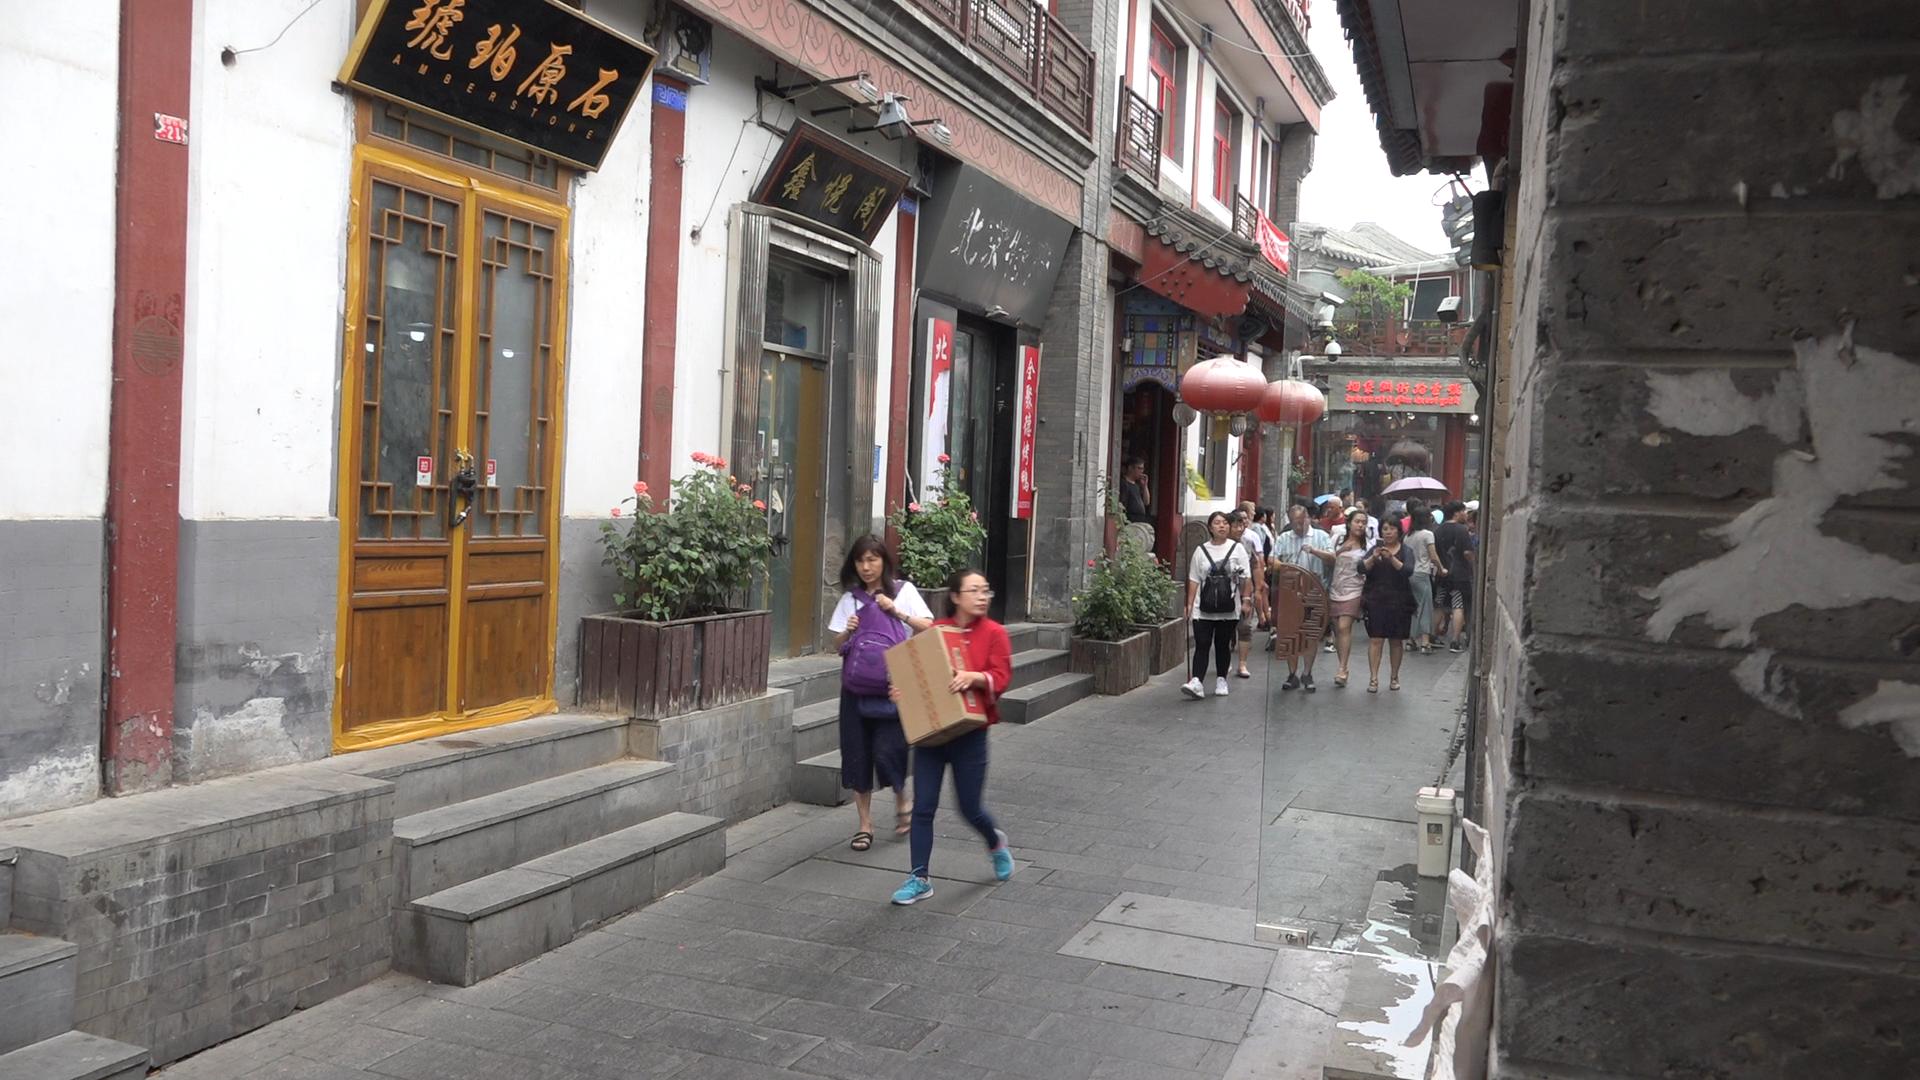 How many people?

22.